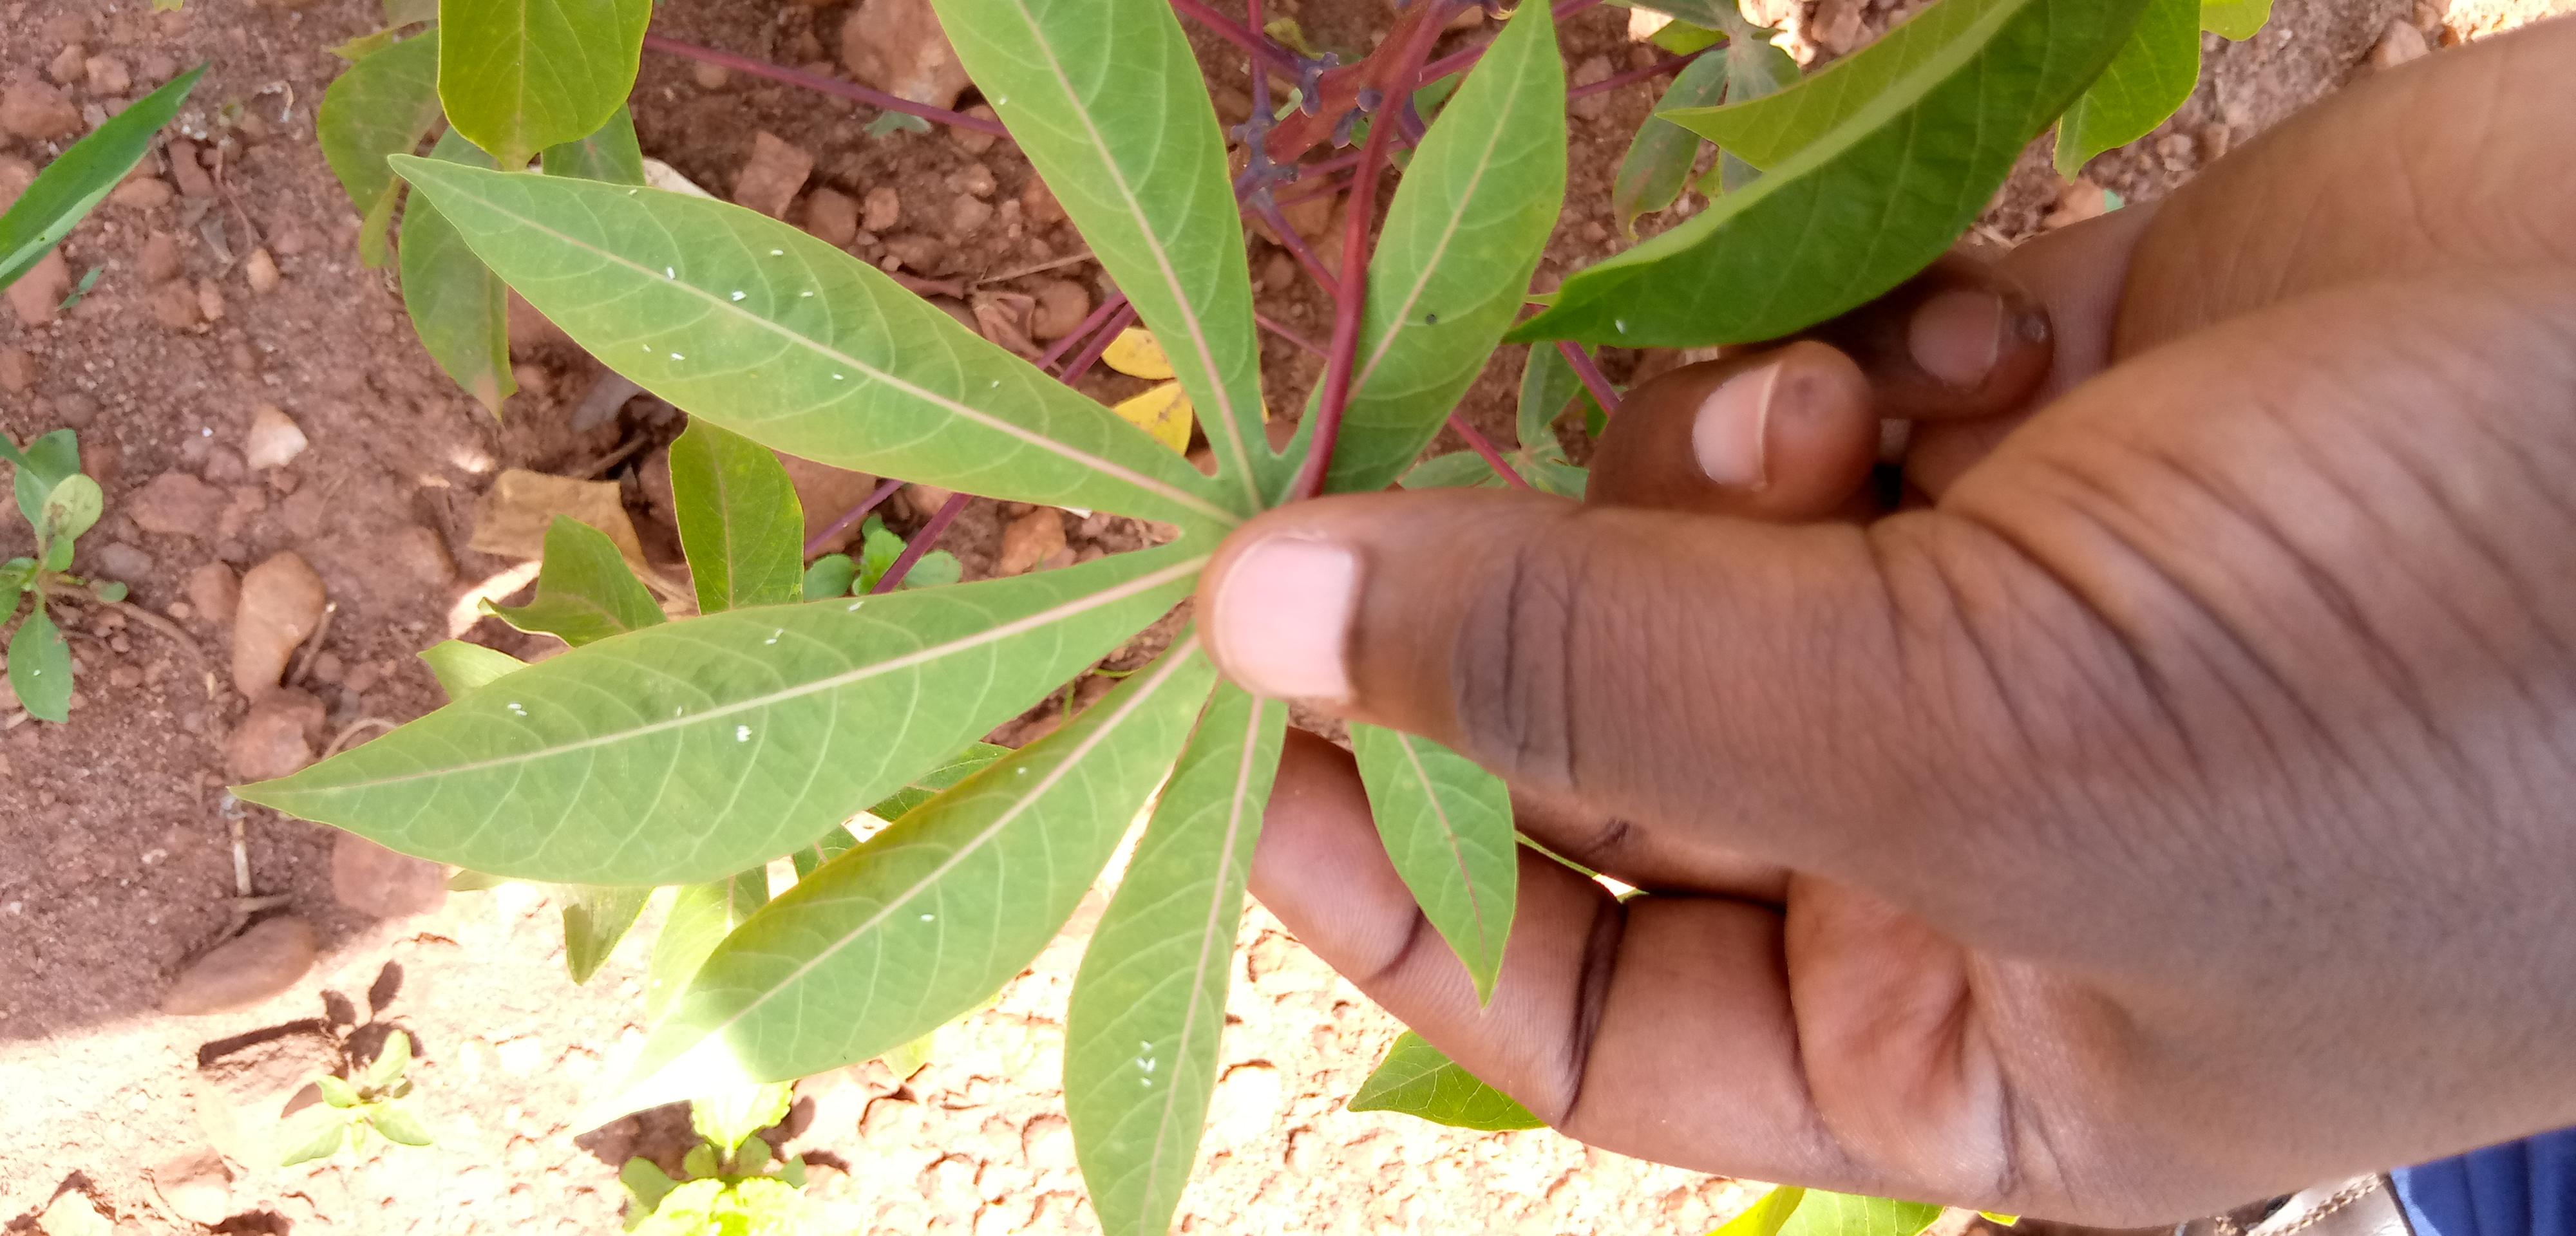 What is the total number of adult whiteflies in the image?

25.